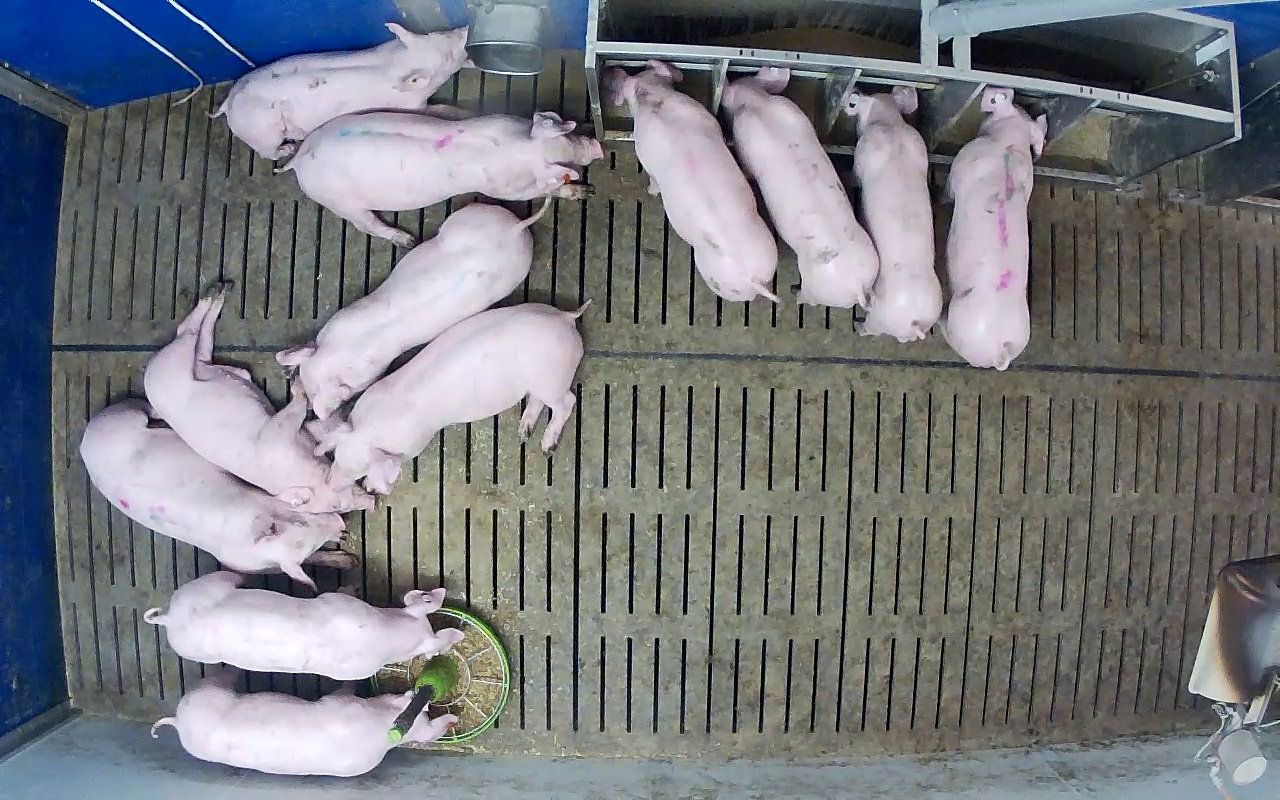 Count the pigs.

12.